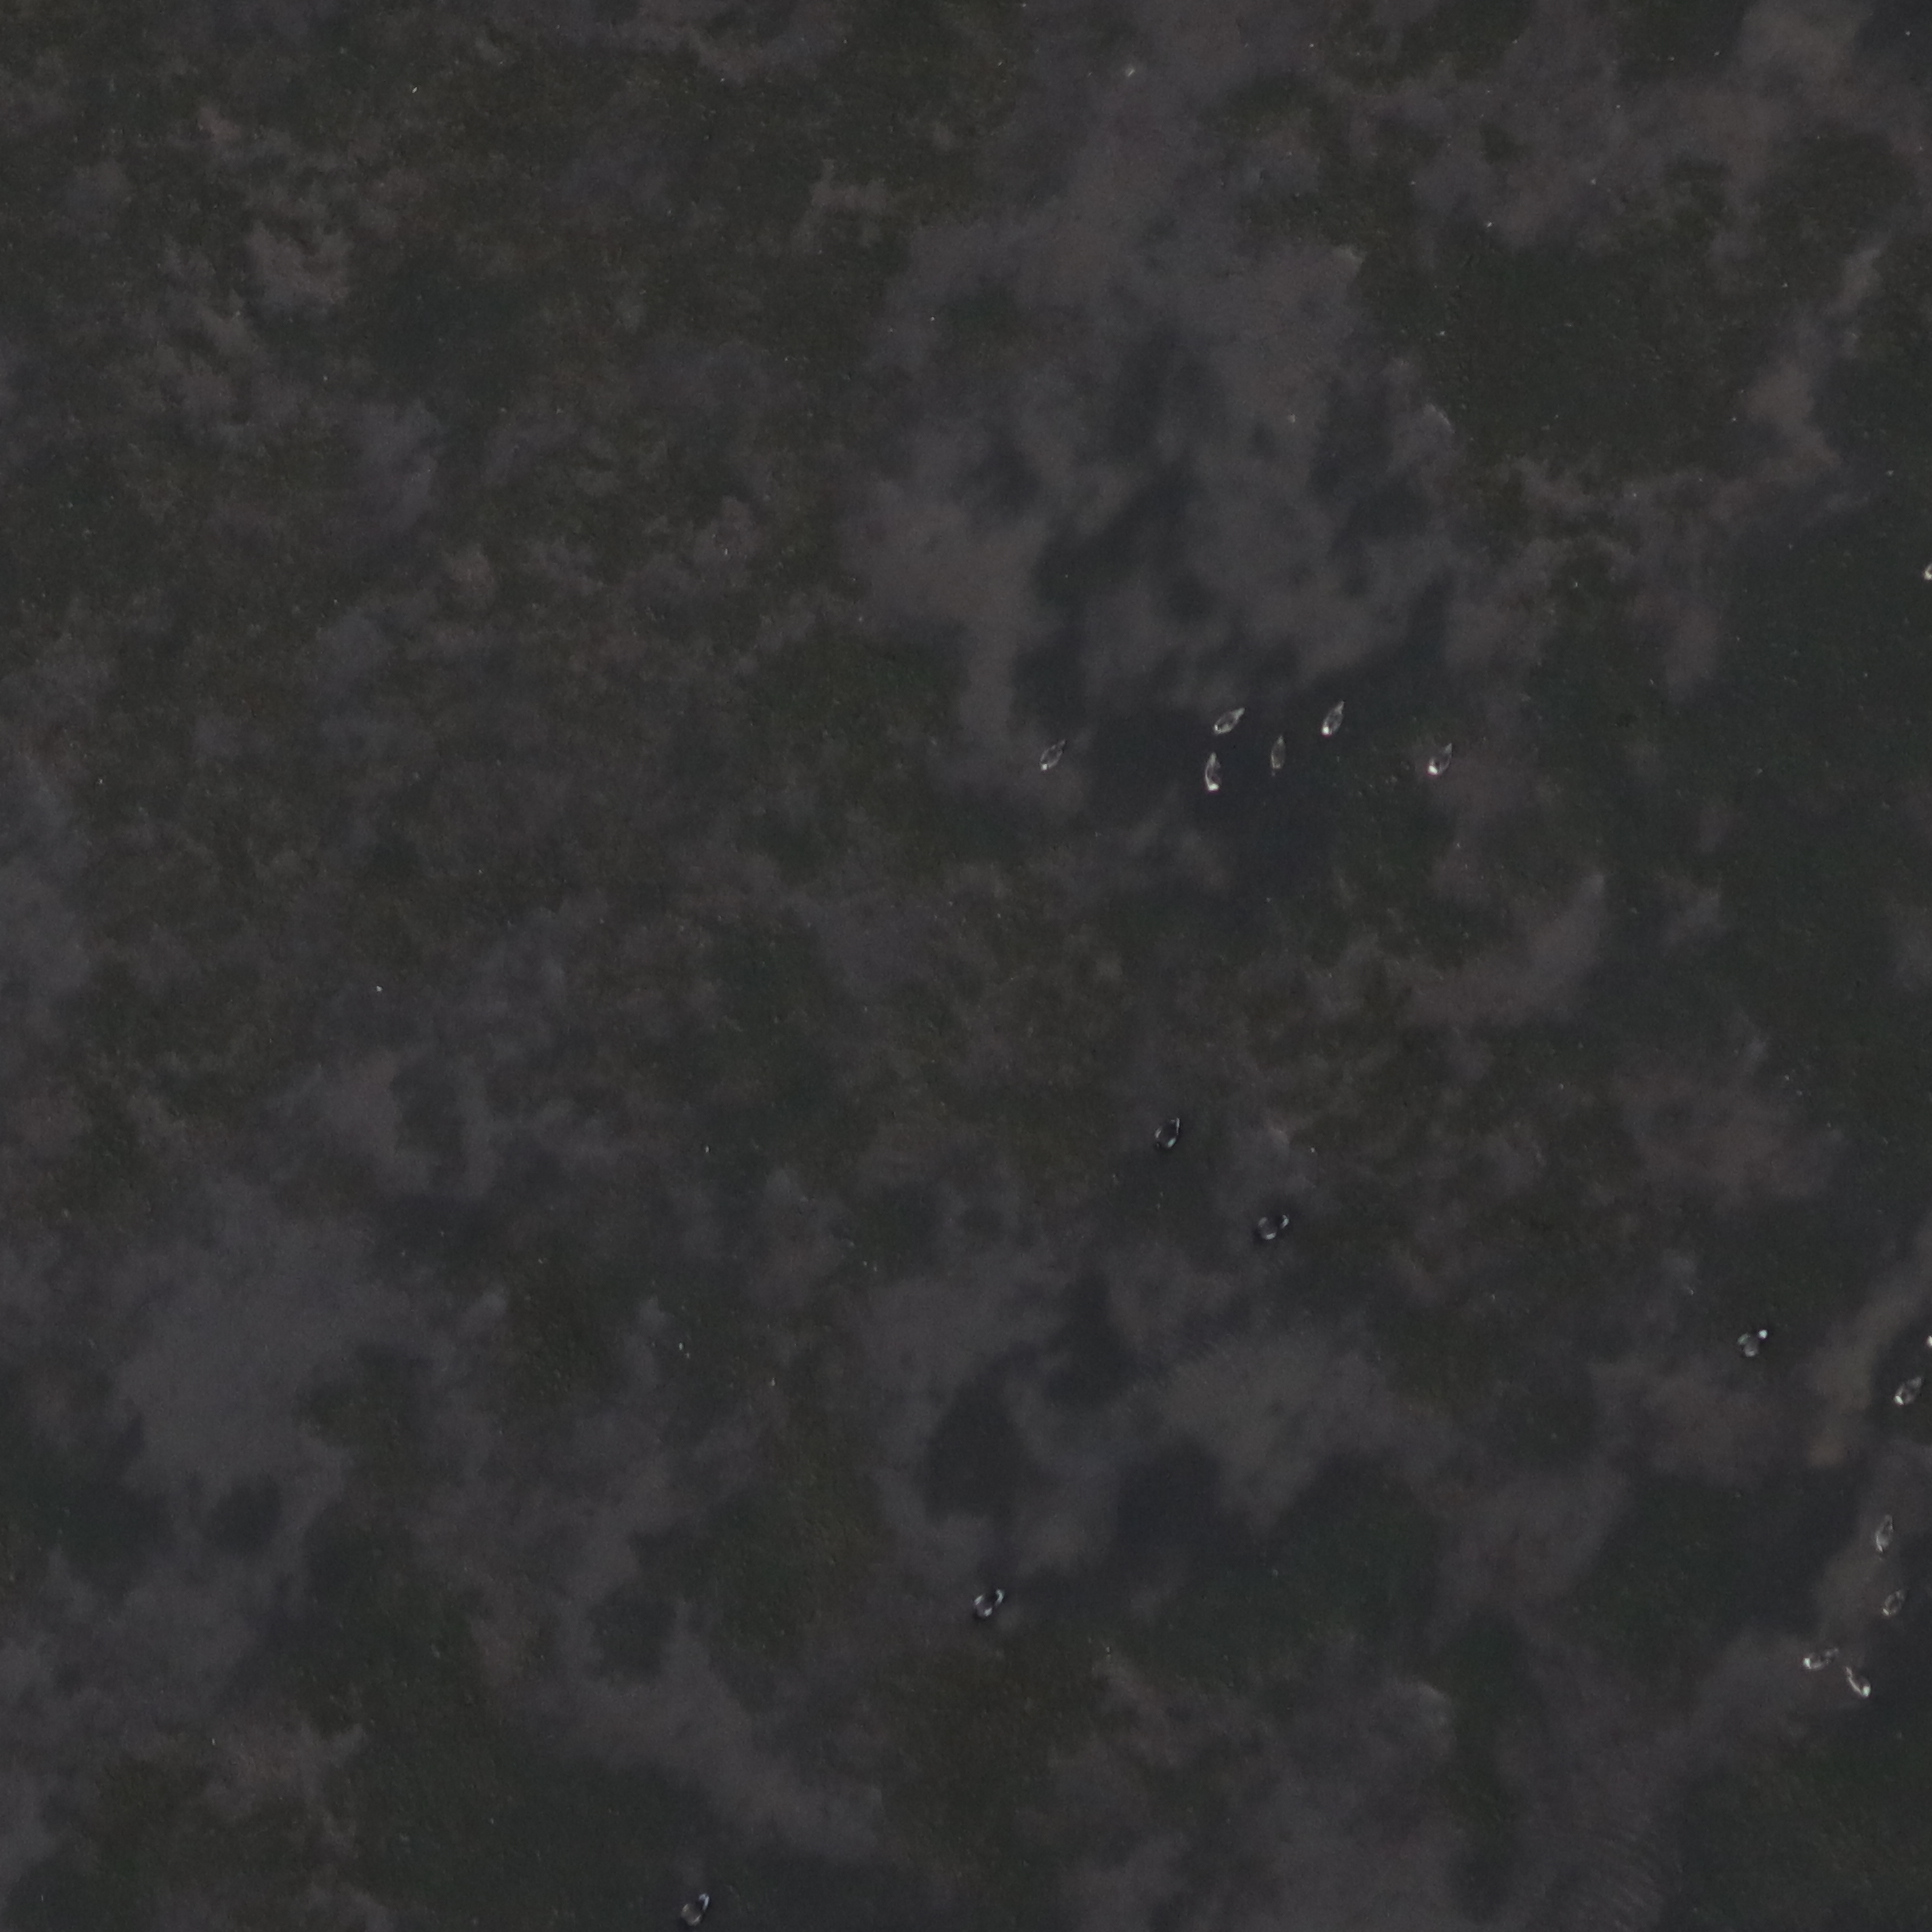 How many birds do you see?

16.